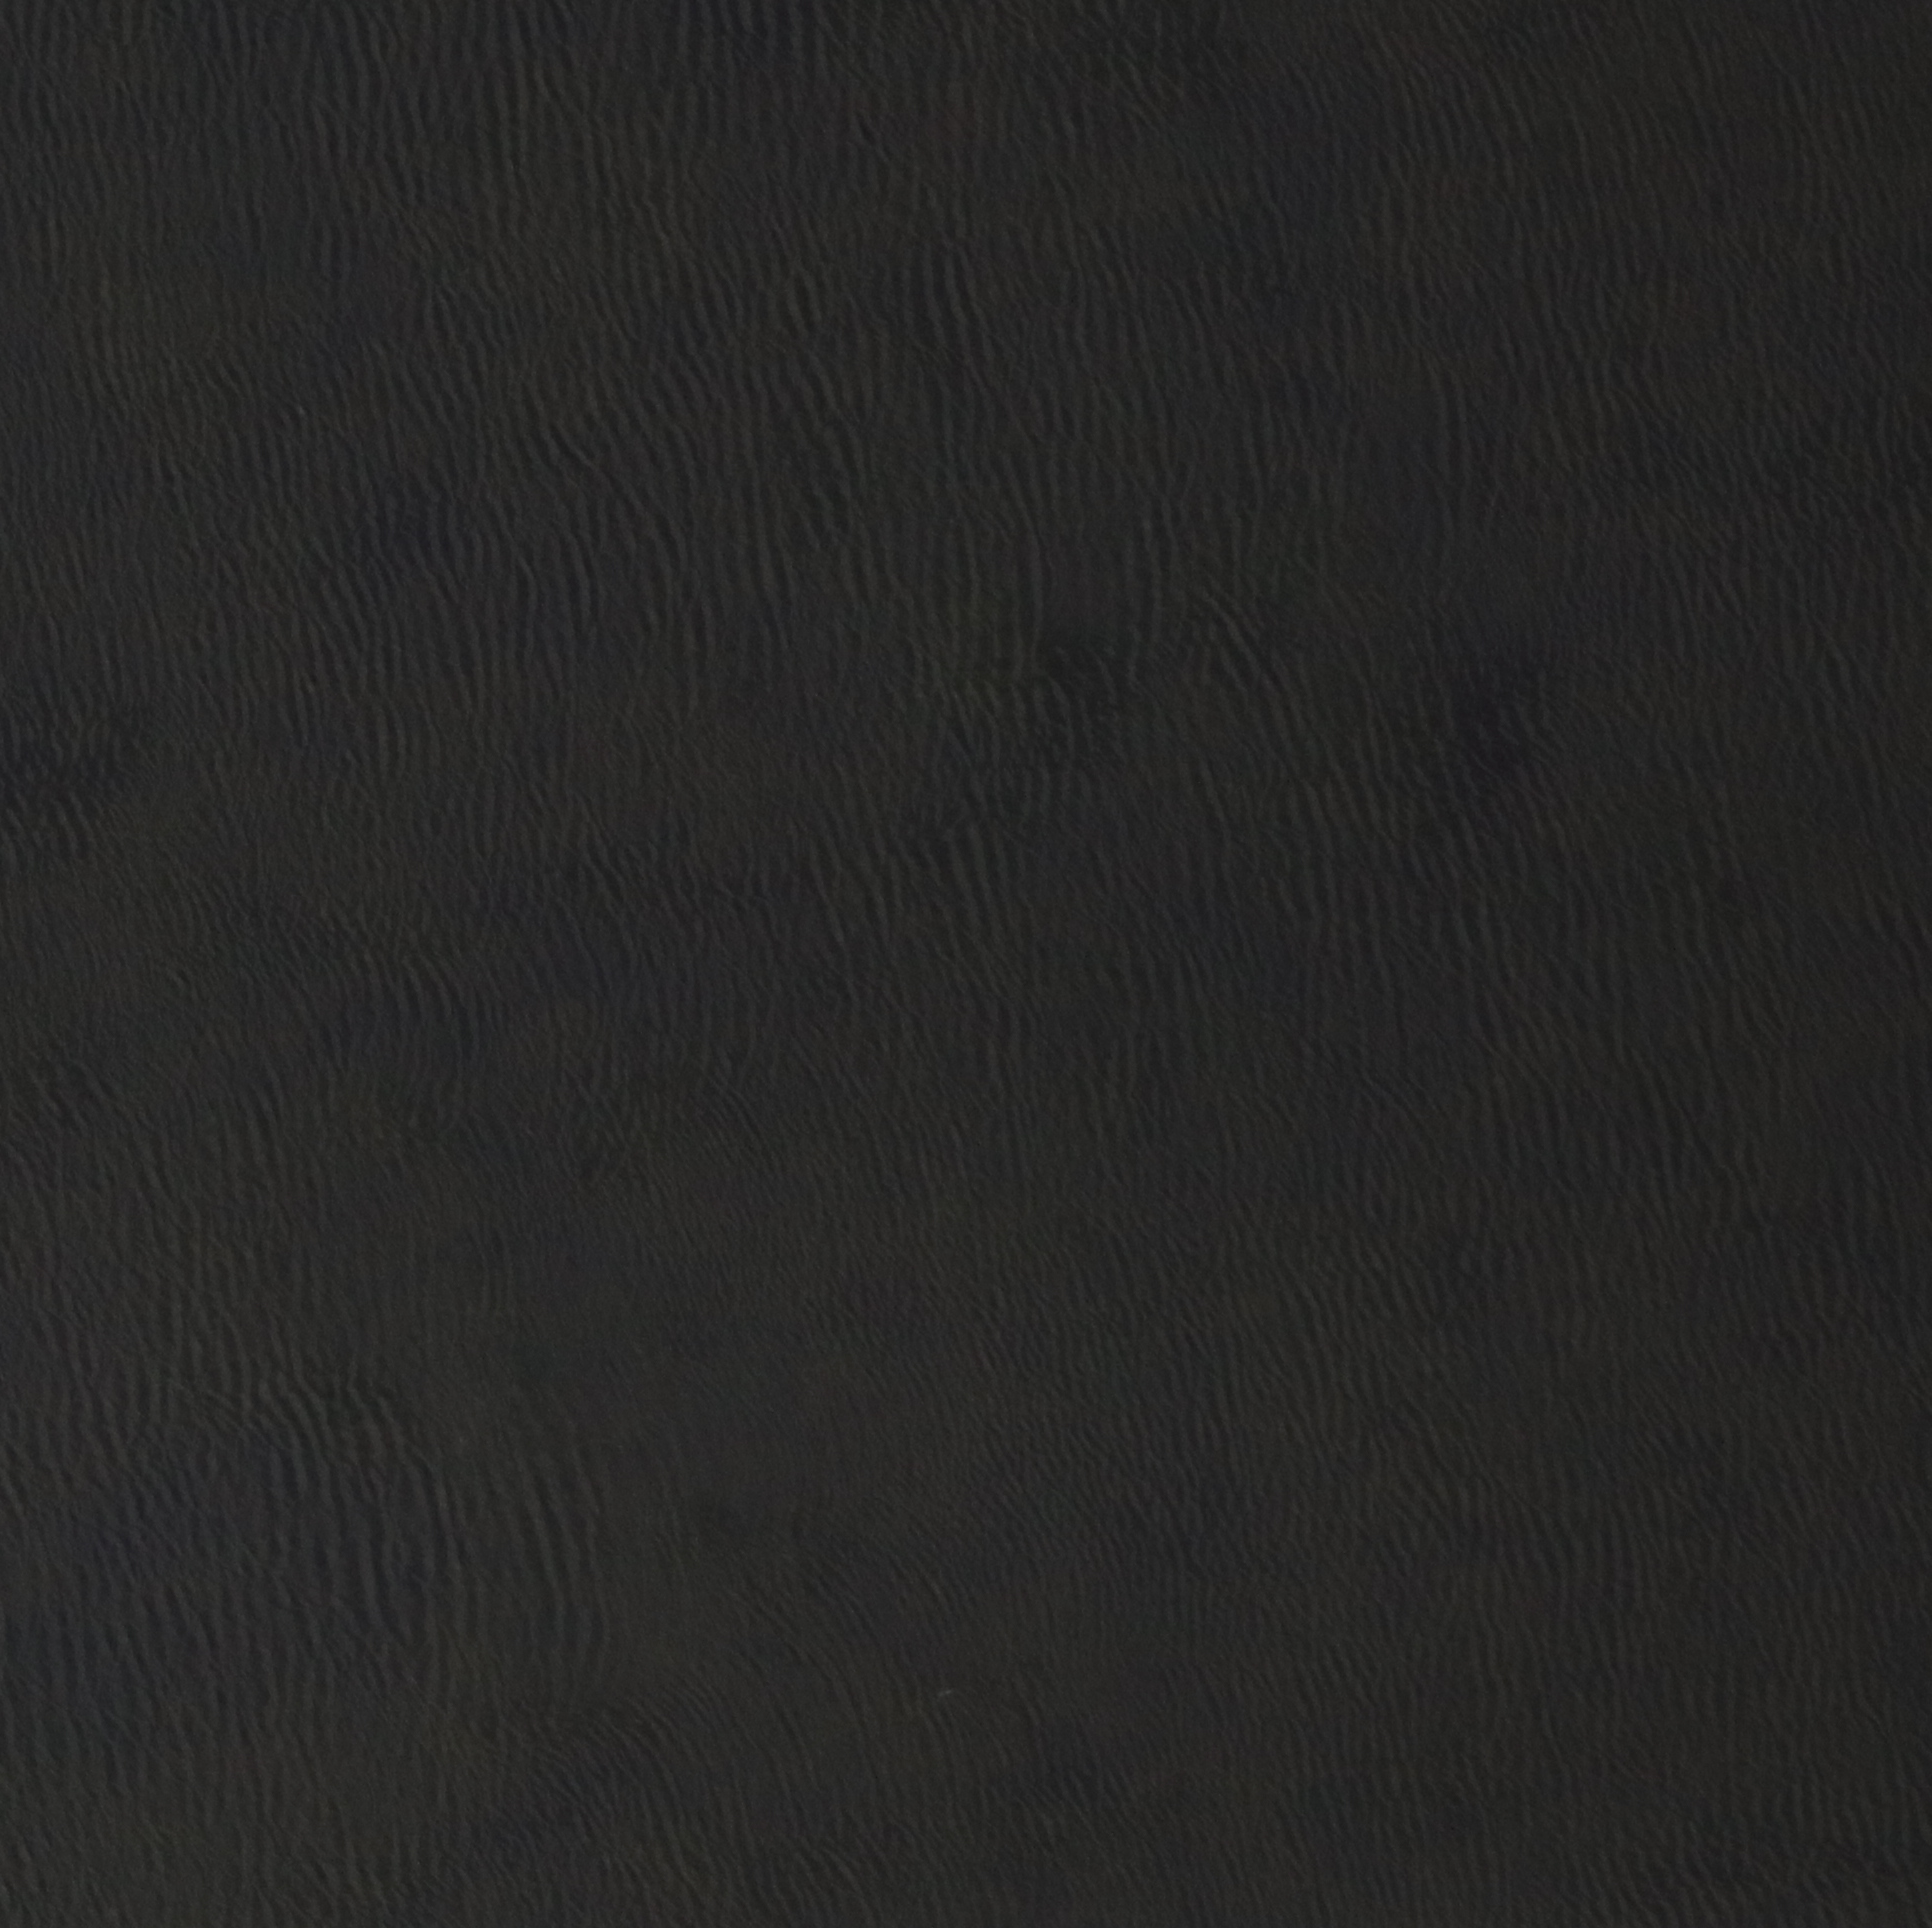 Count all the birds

0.